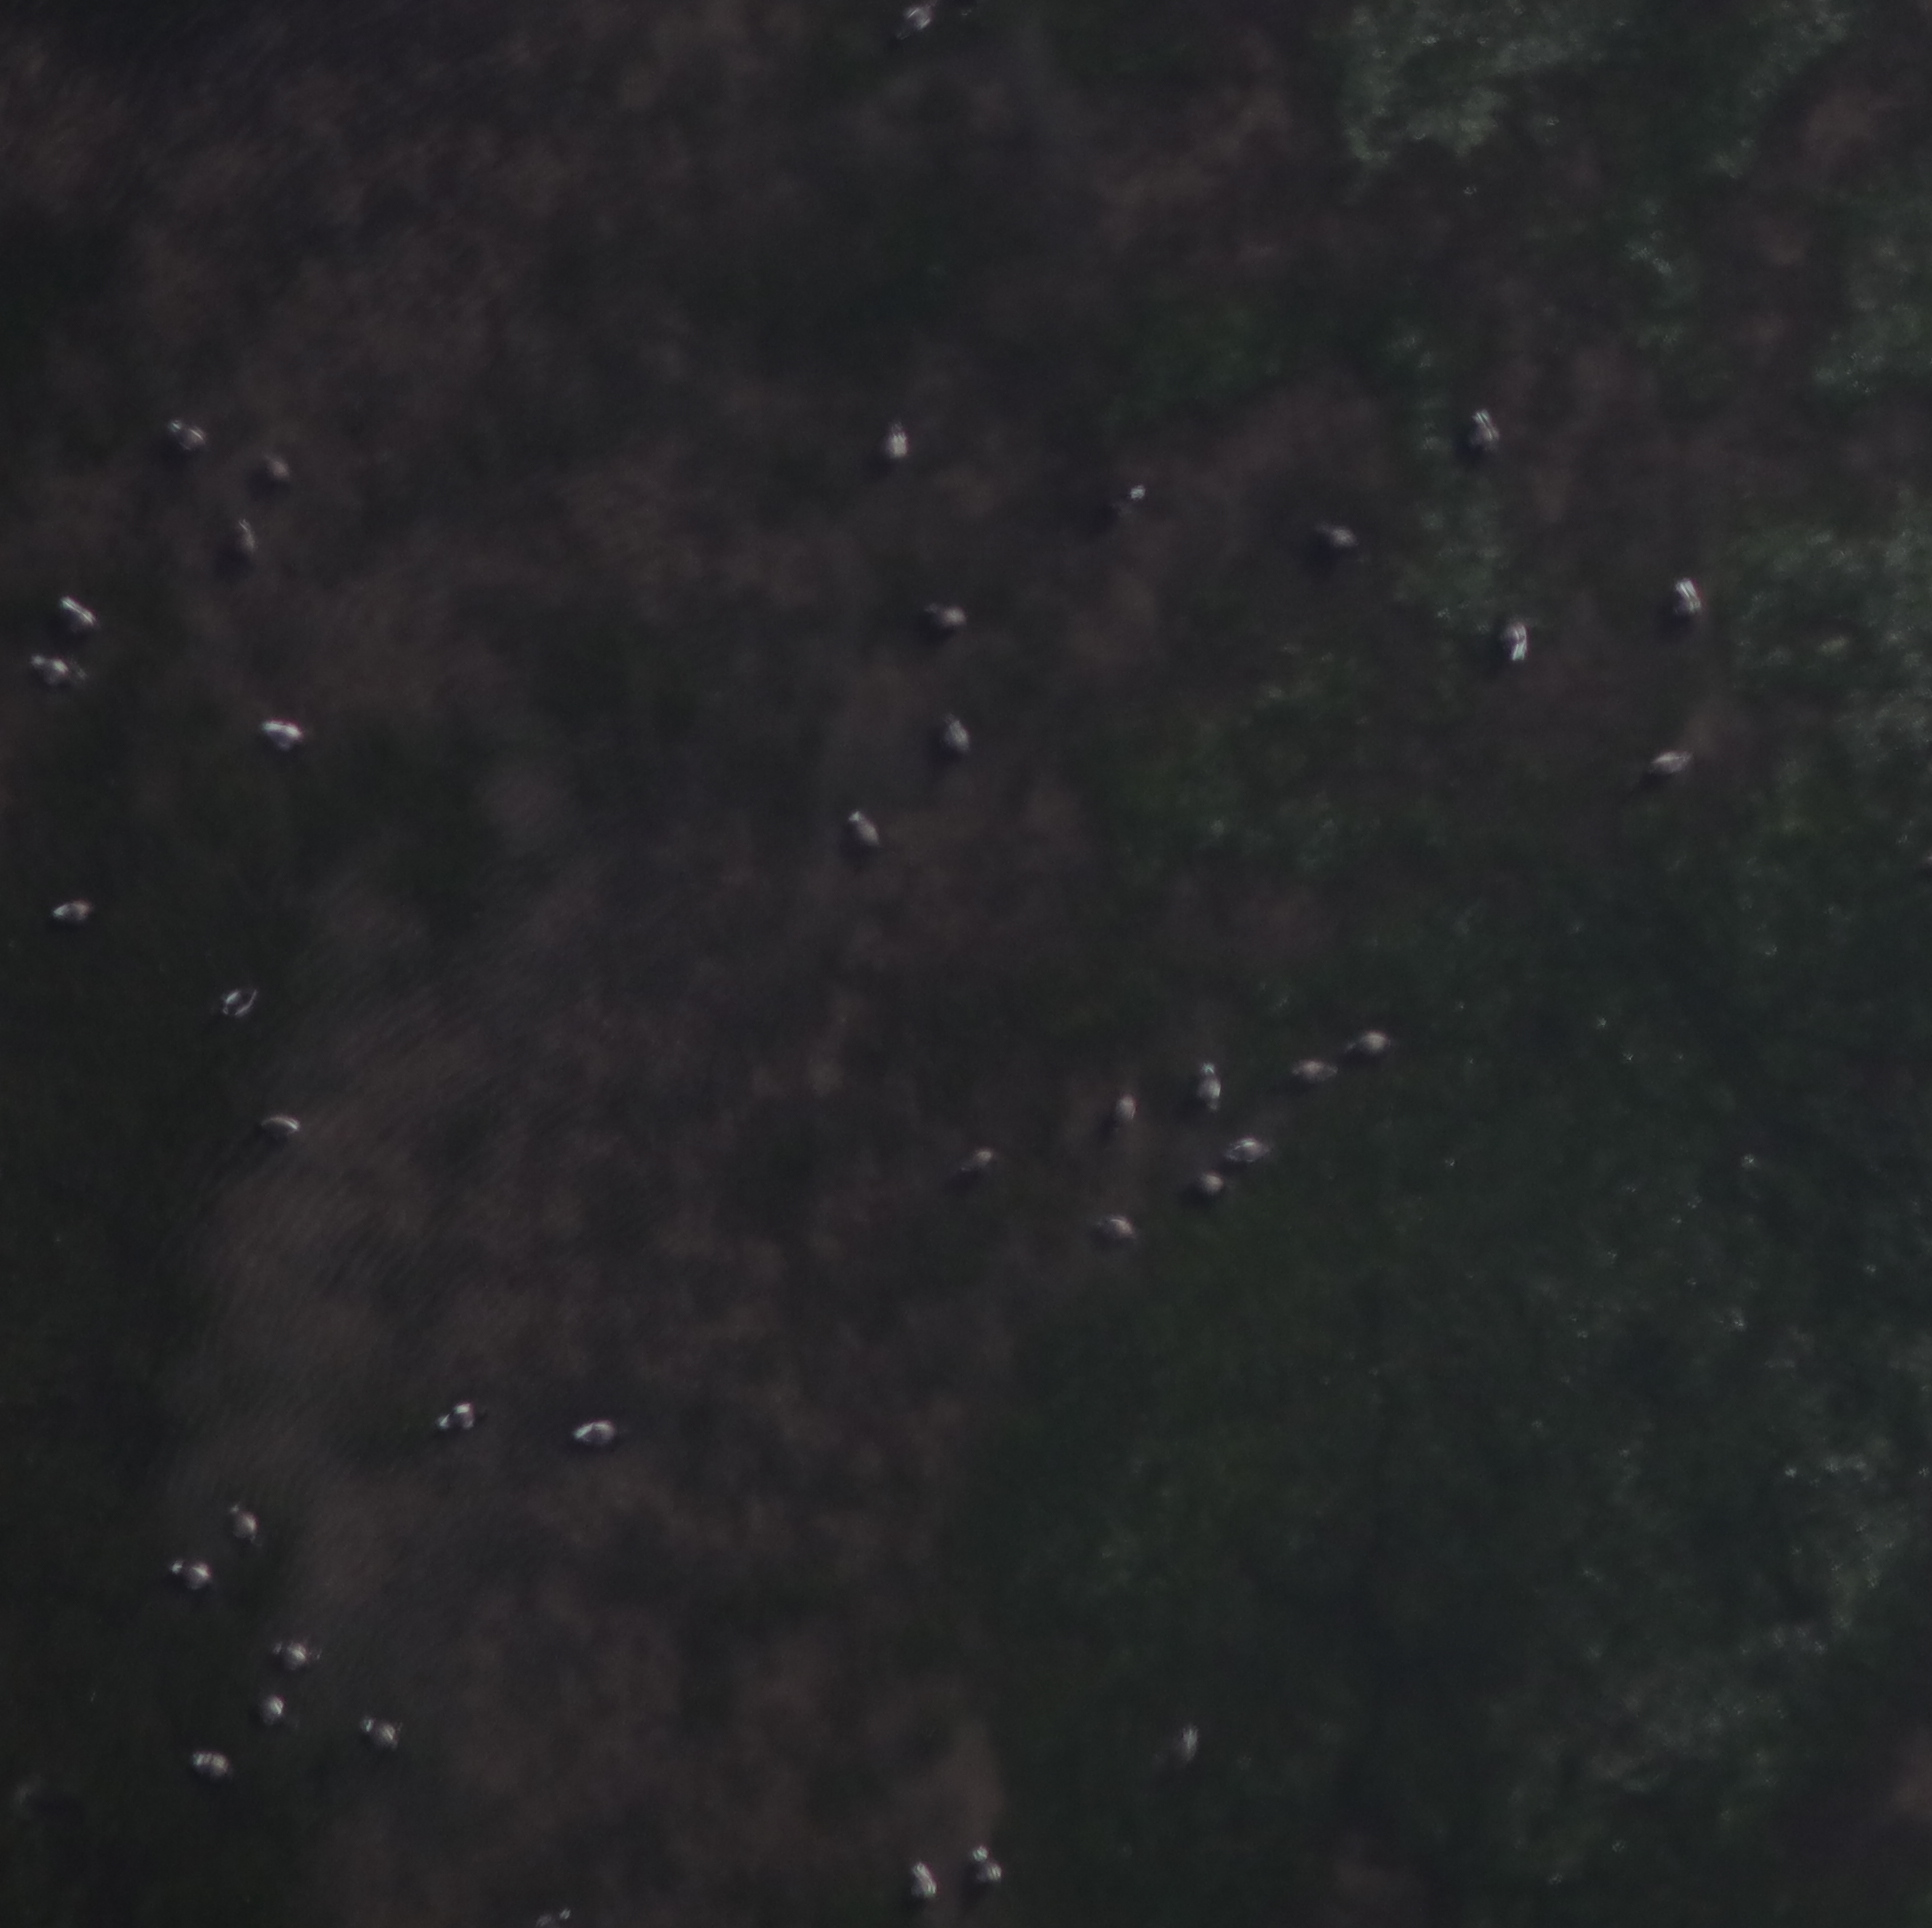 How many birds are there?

38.